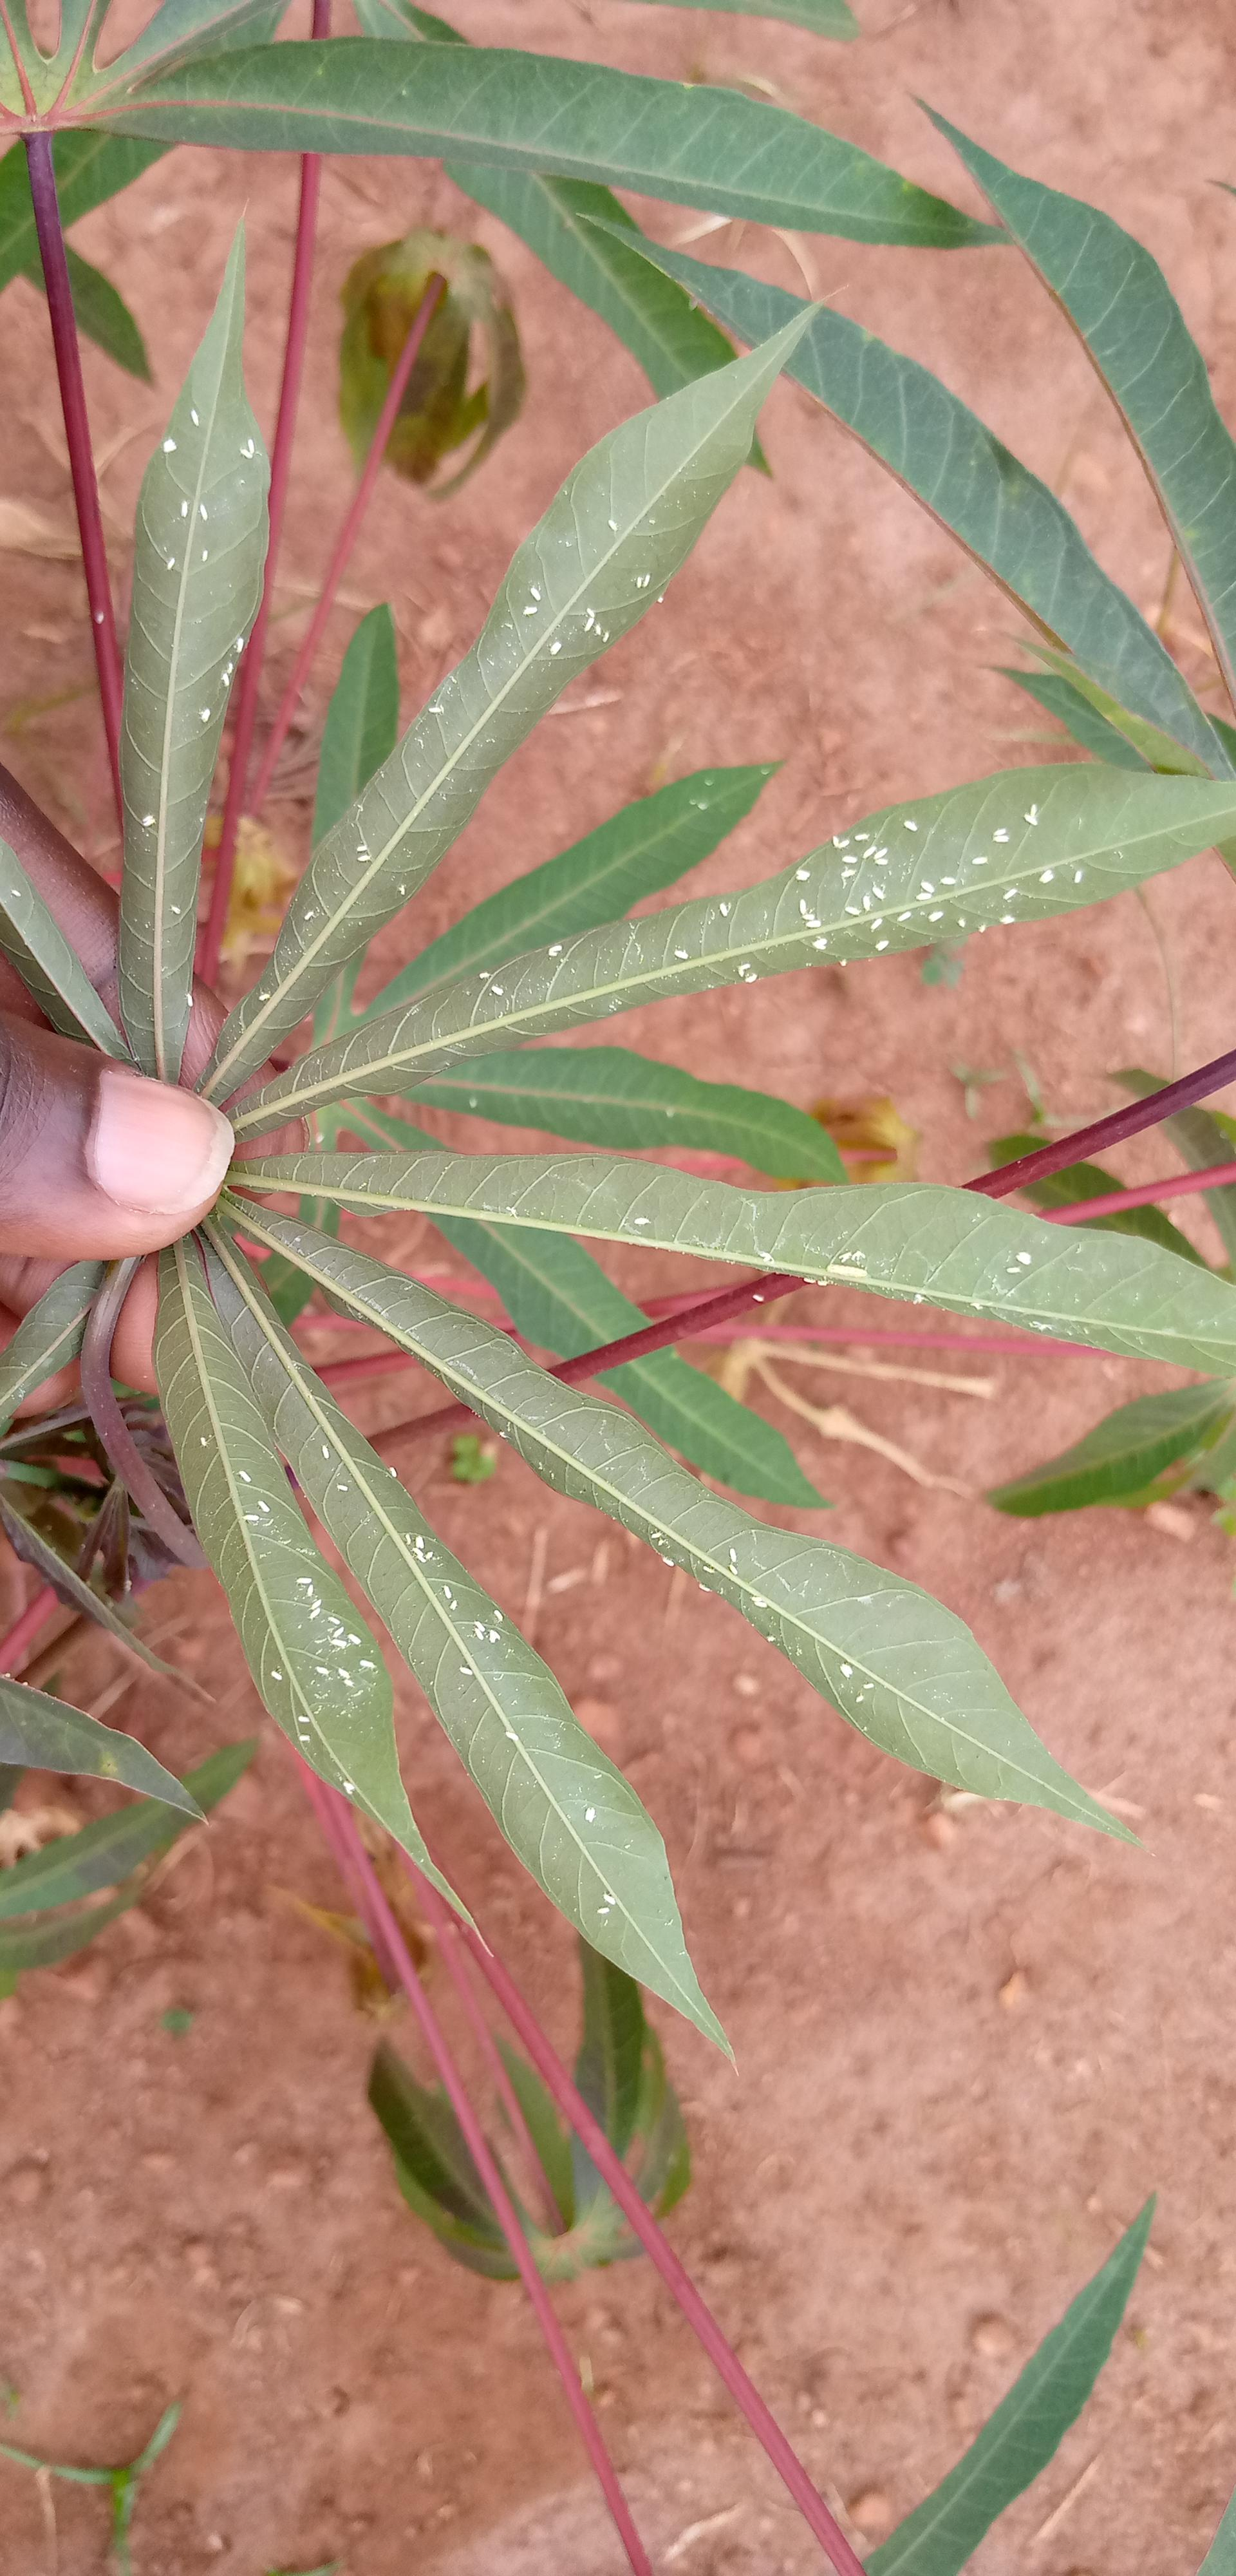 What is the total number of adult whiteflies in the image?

147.